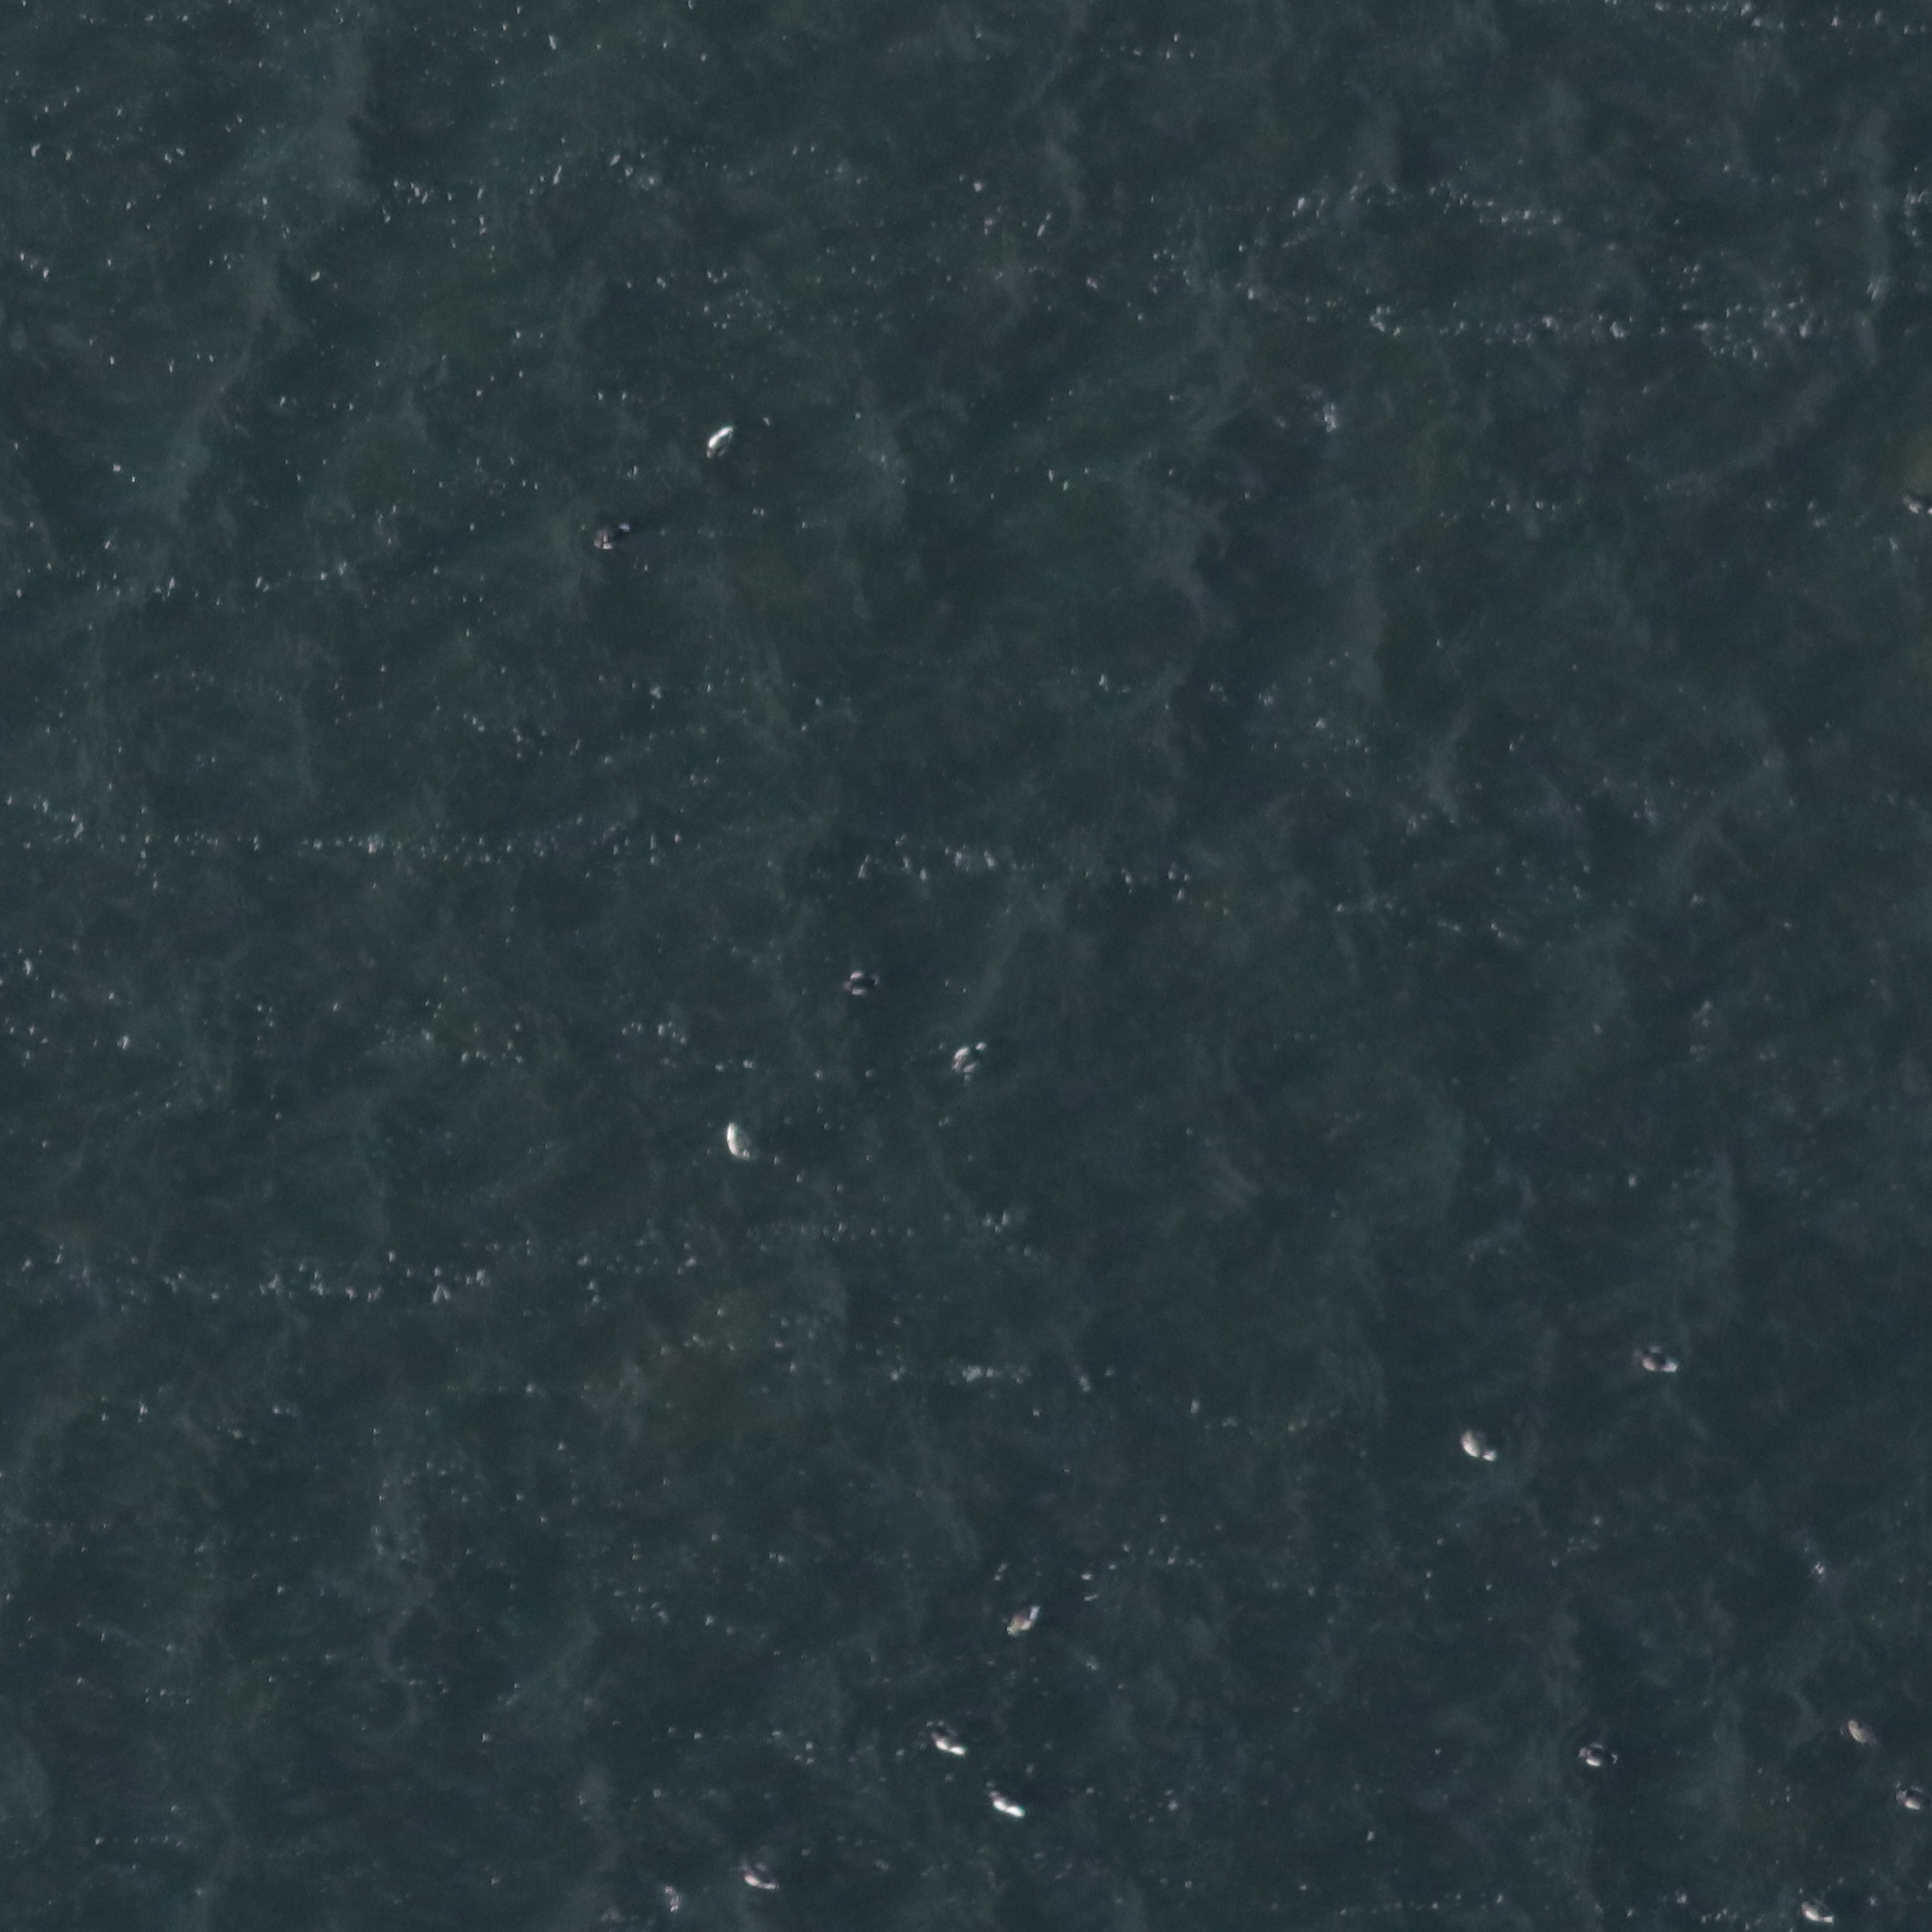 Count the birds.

16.